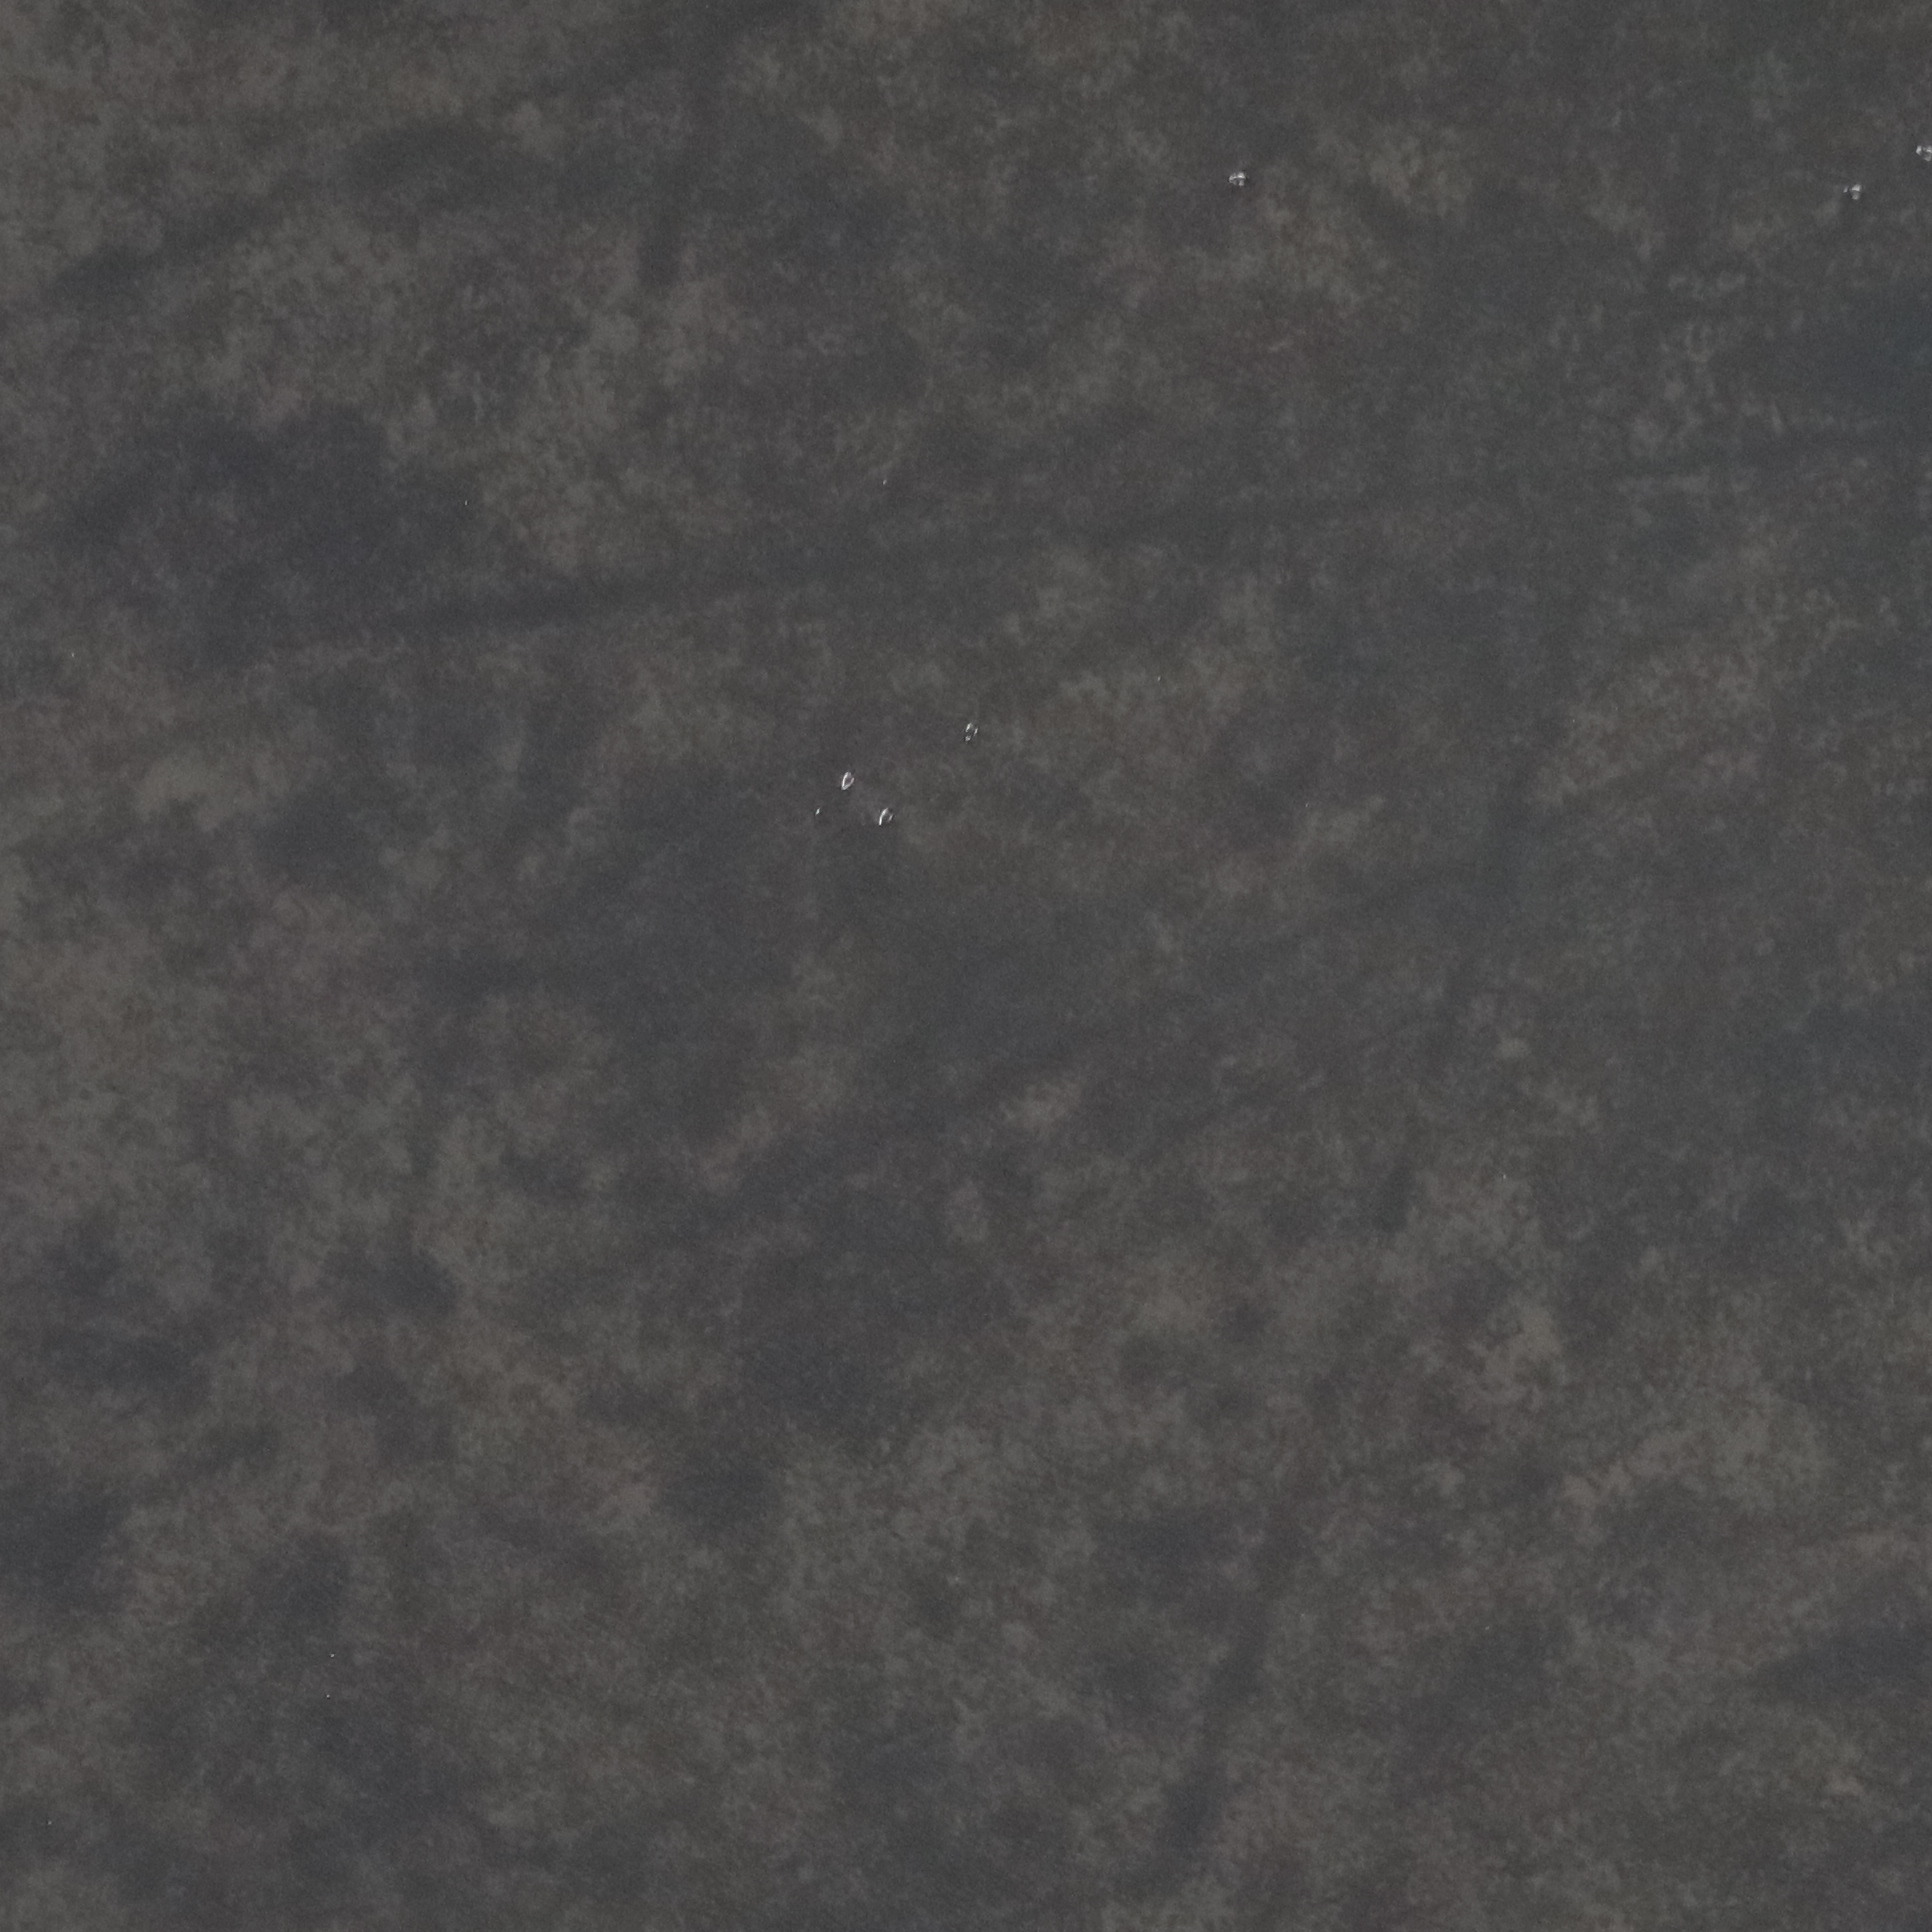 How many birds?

6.